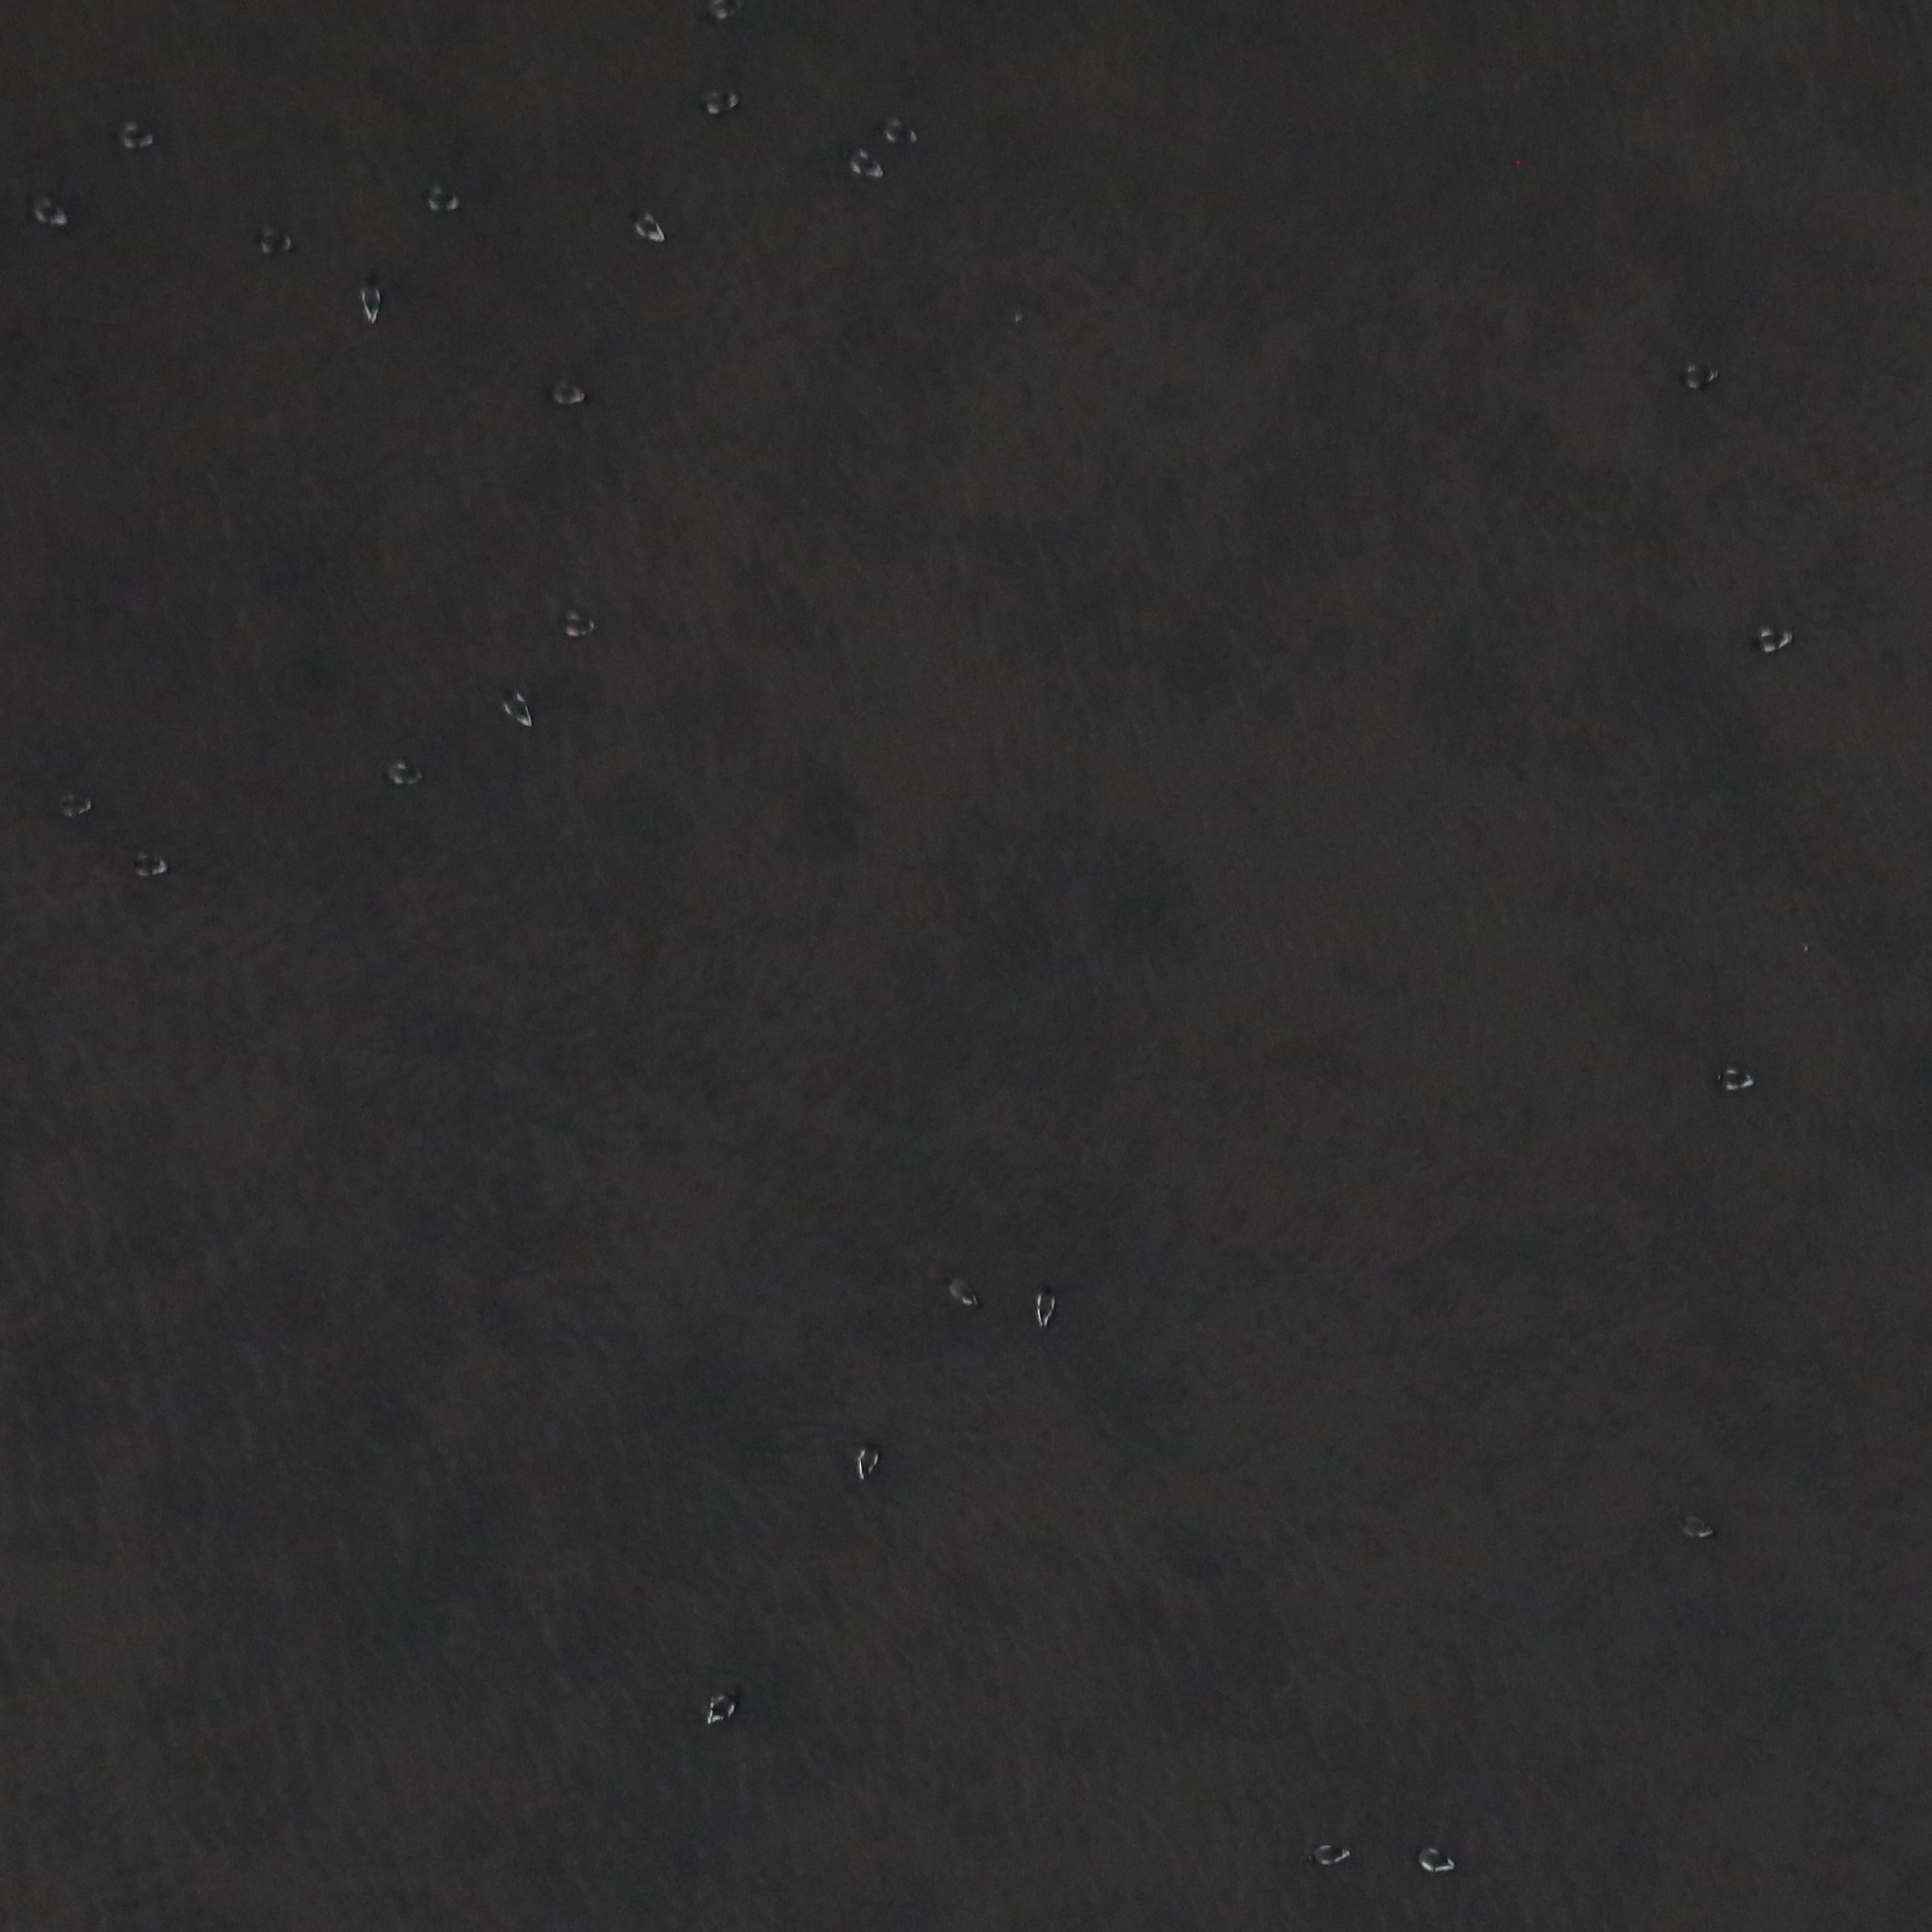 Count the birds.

25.